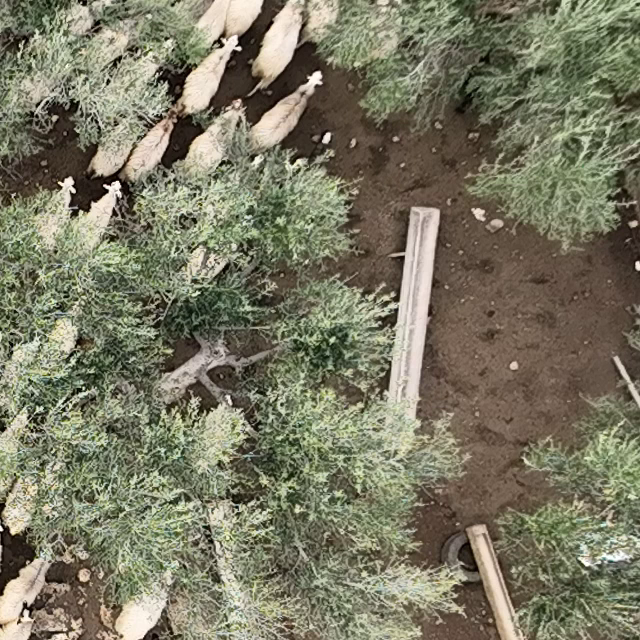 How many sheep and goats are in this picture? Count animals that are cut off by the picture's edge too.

26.